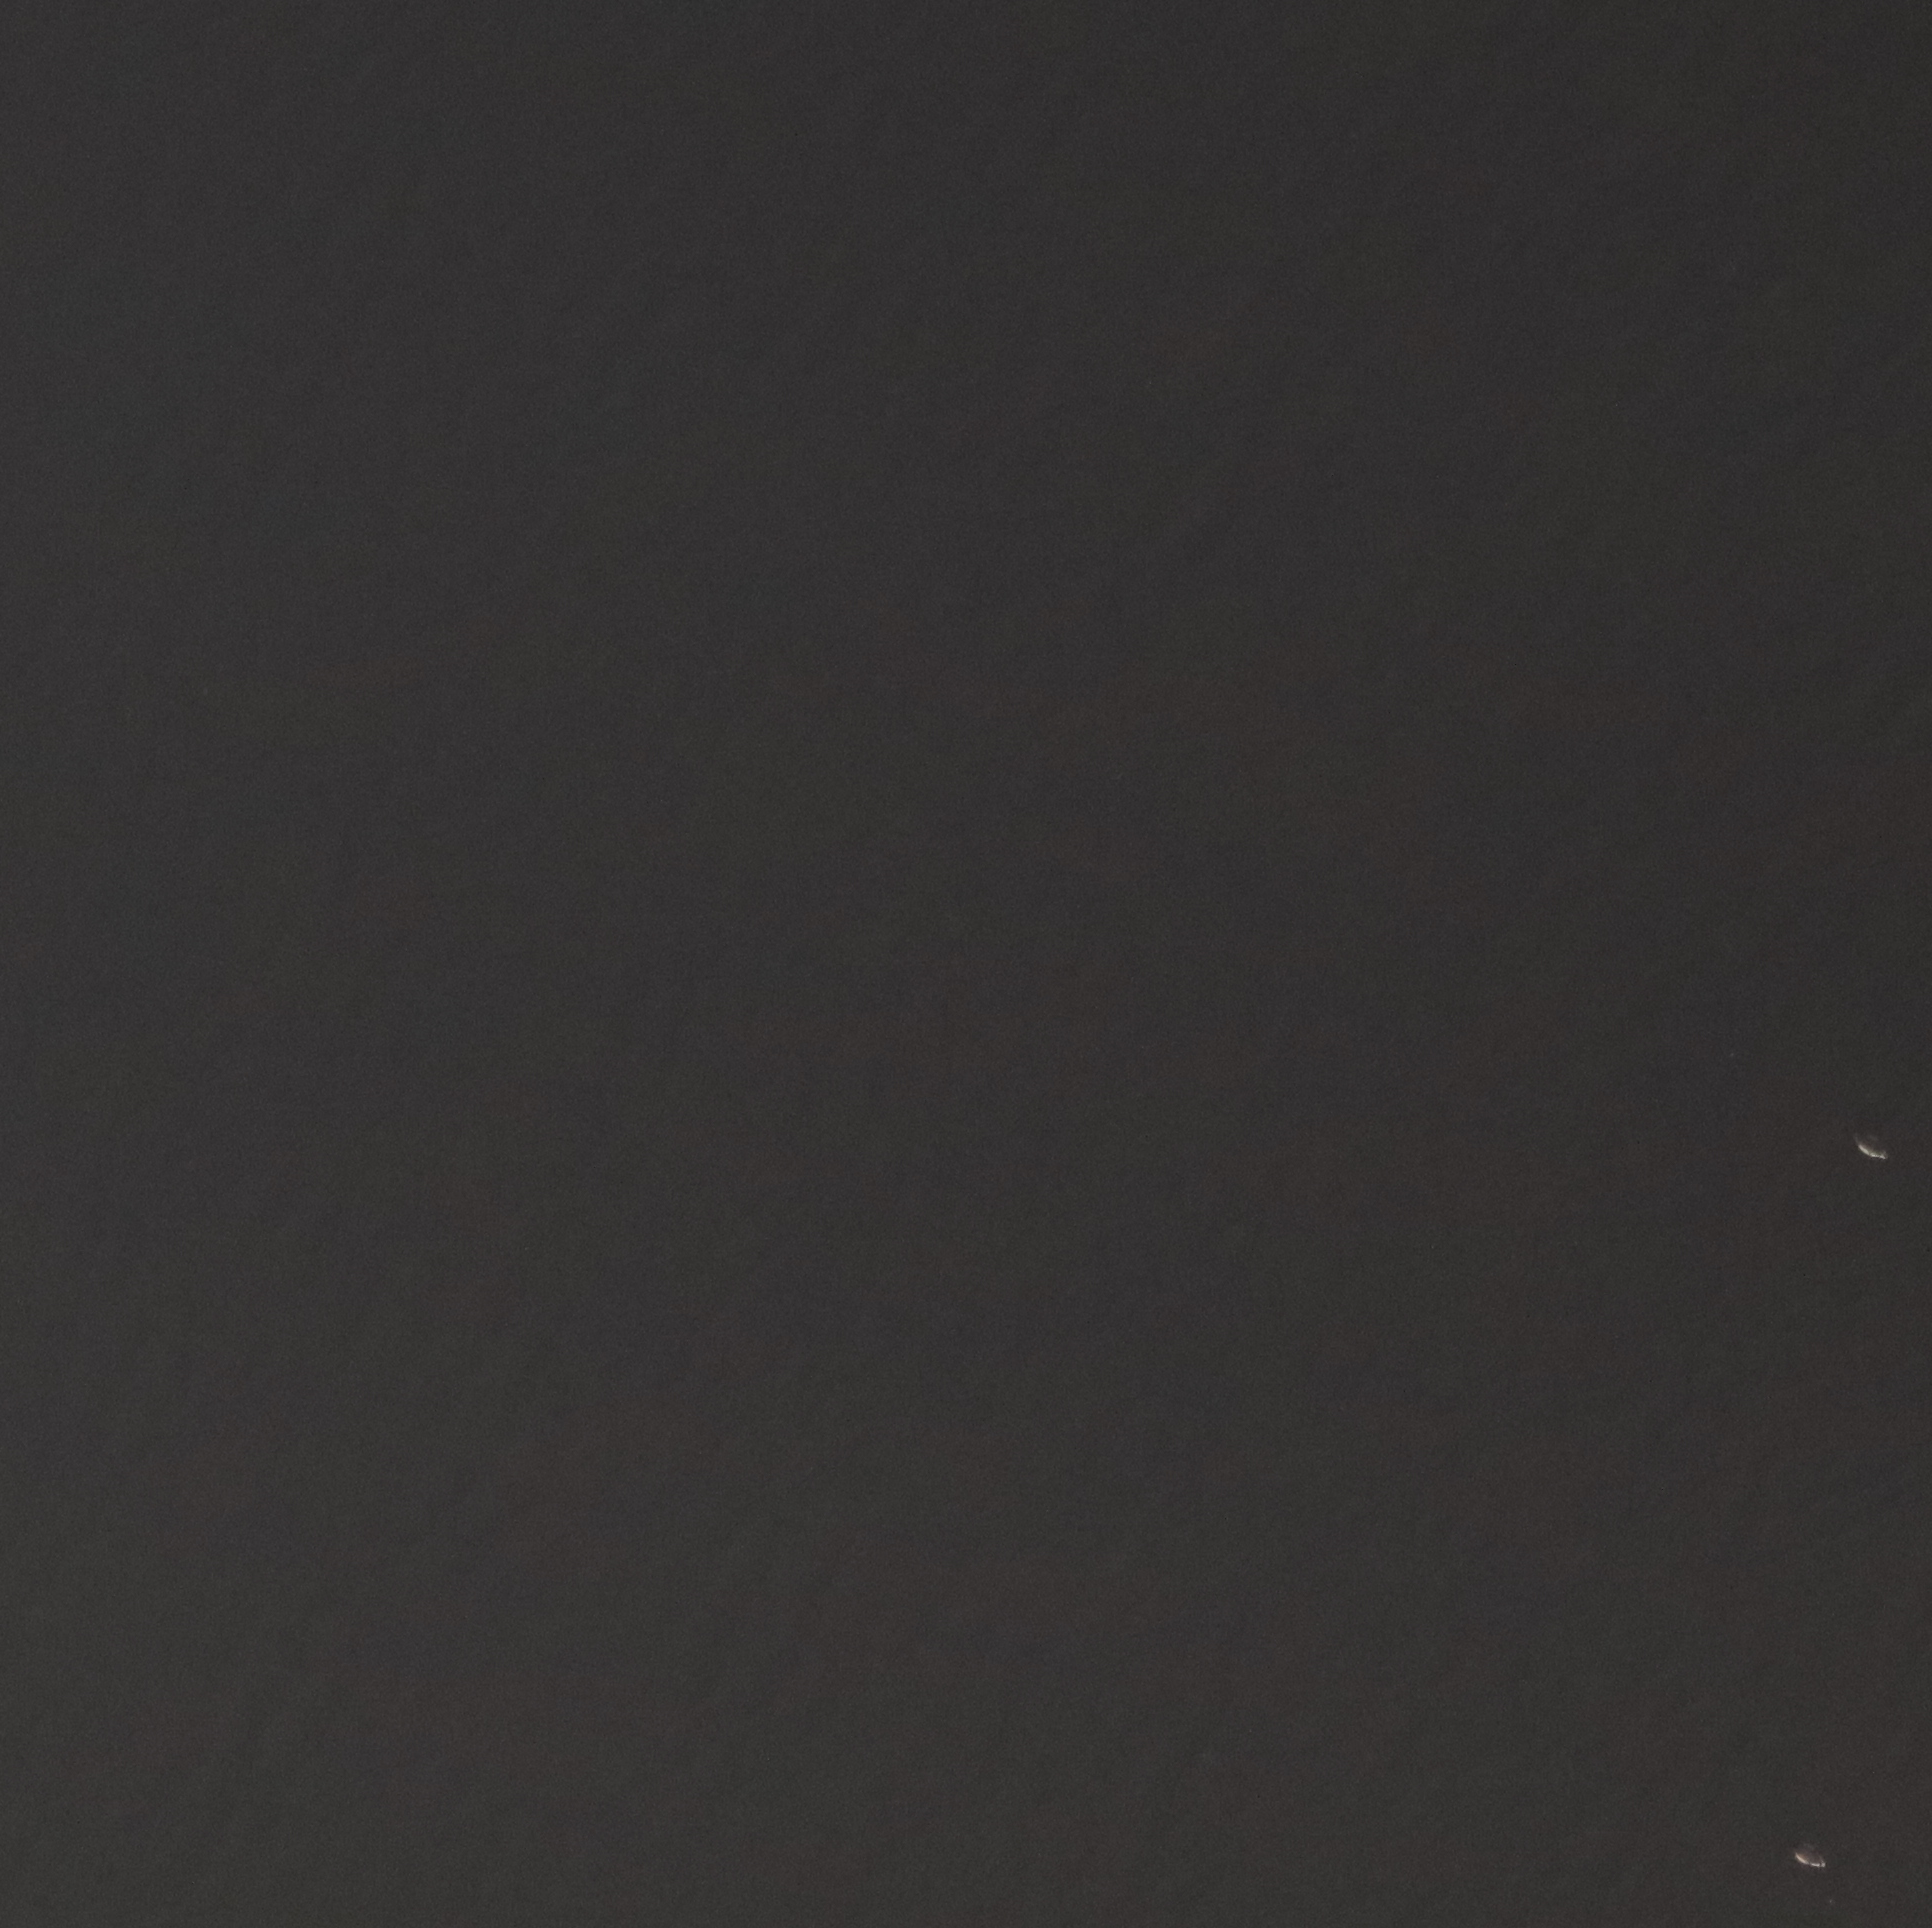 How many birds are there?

2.